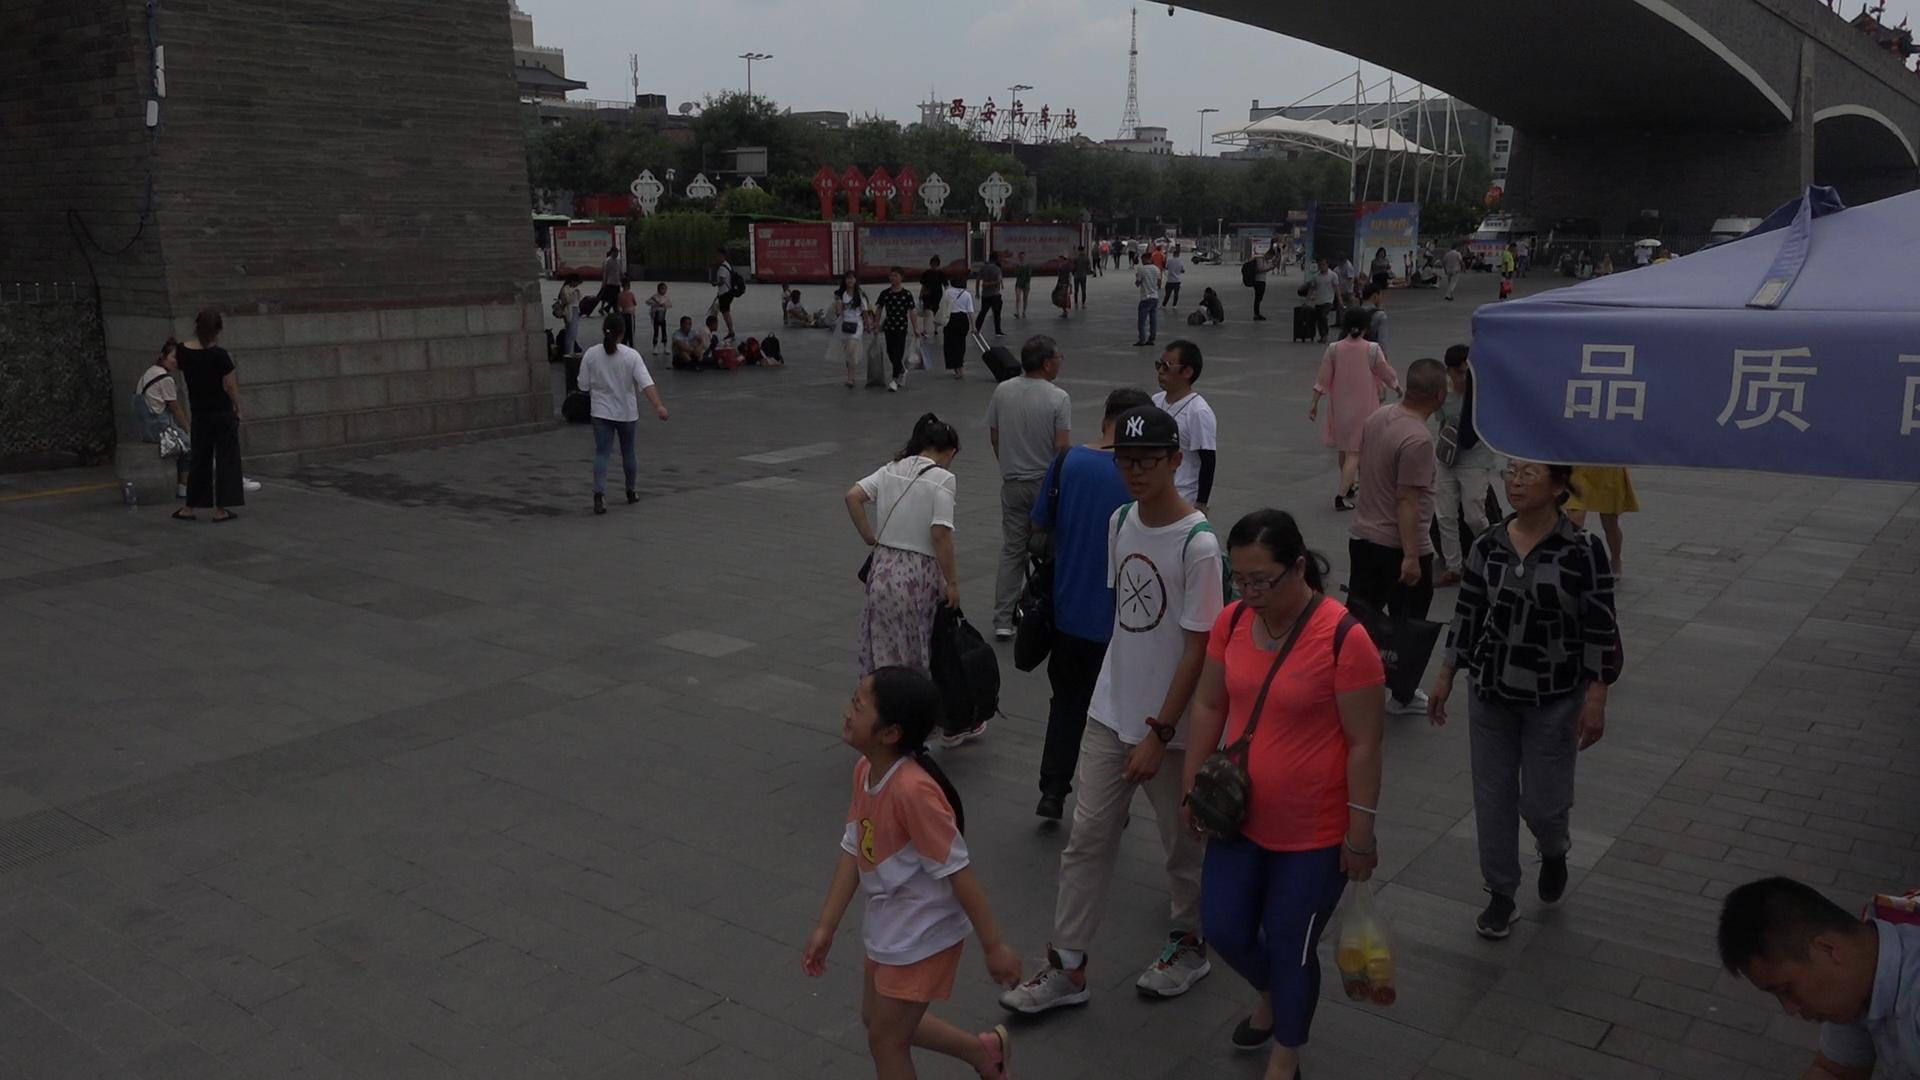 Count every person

68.